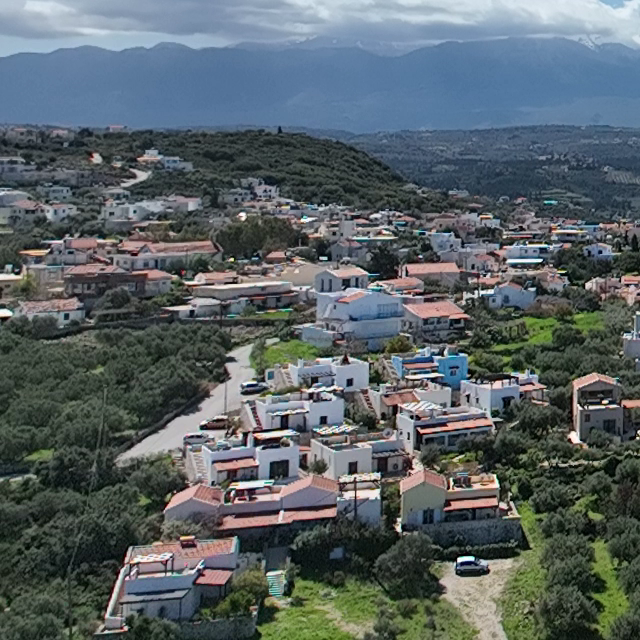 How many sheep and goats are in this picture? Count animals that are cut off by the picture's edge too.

0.